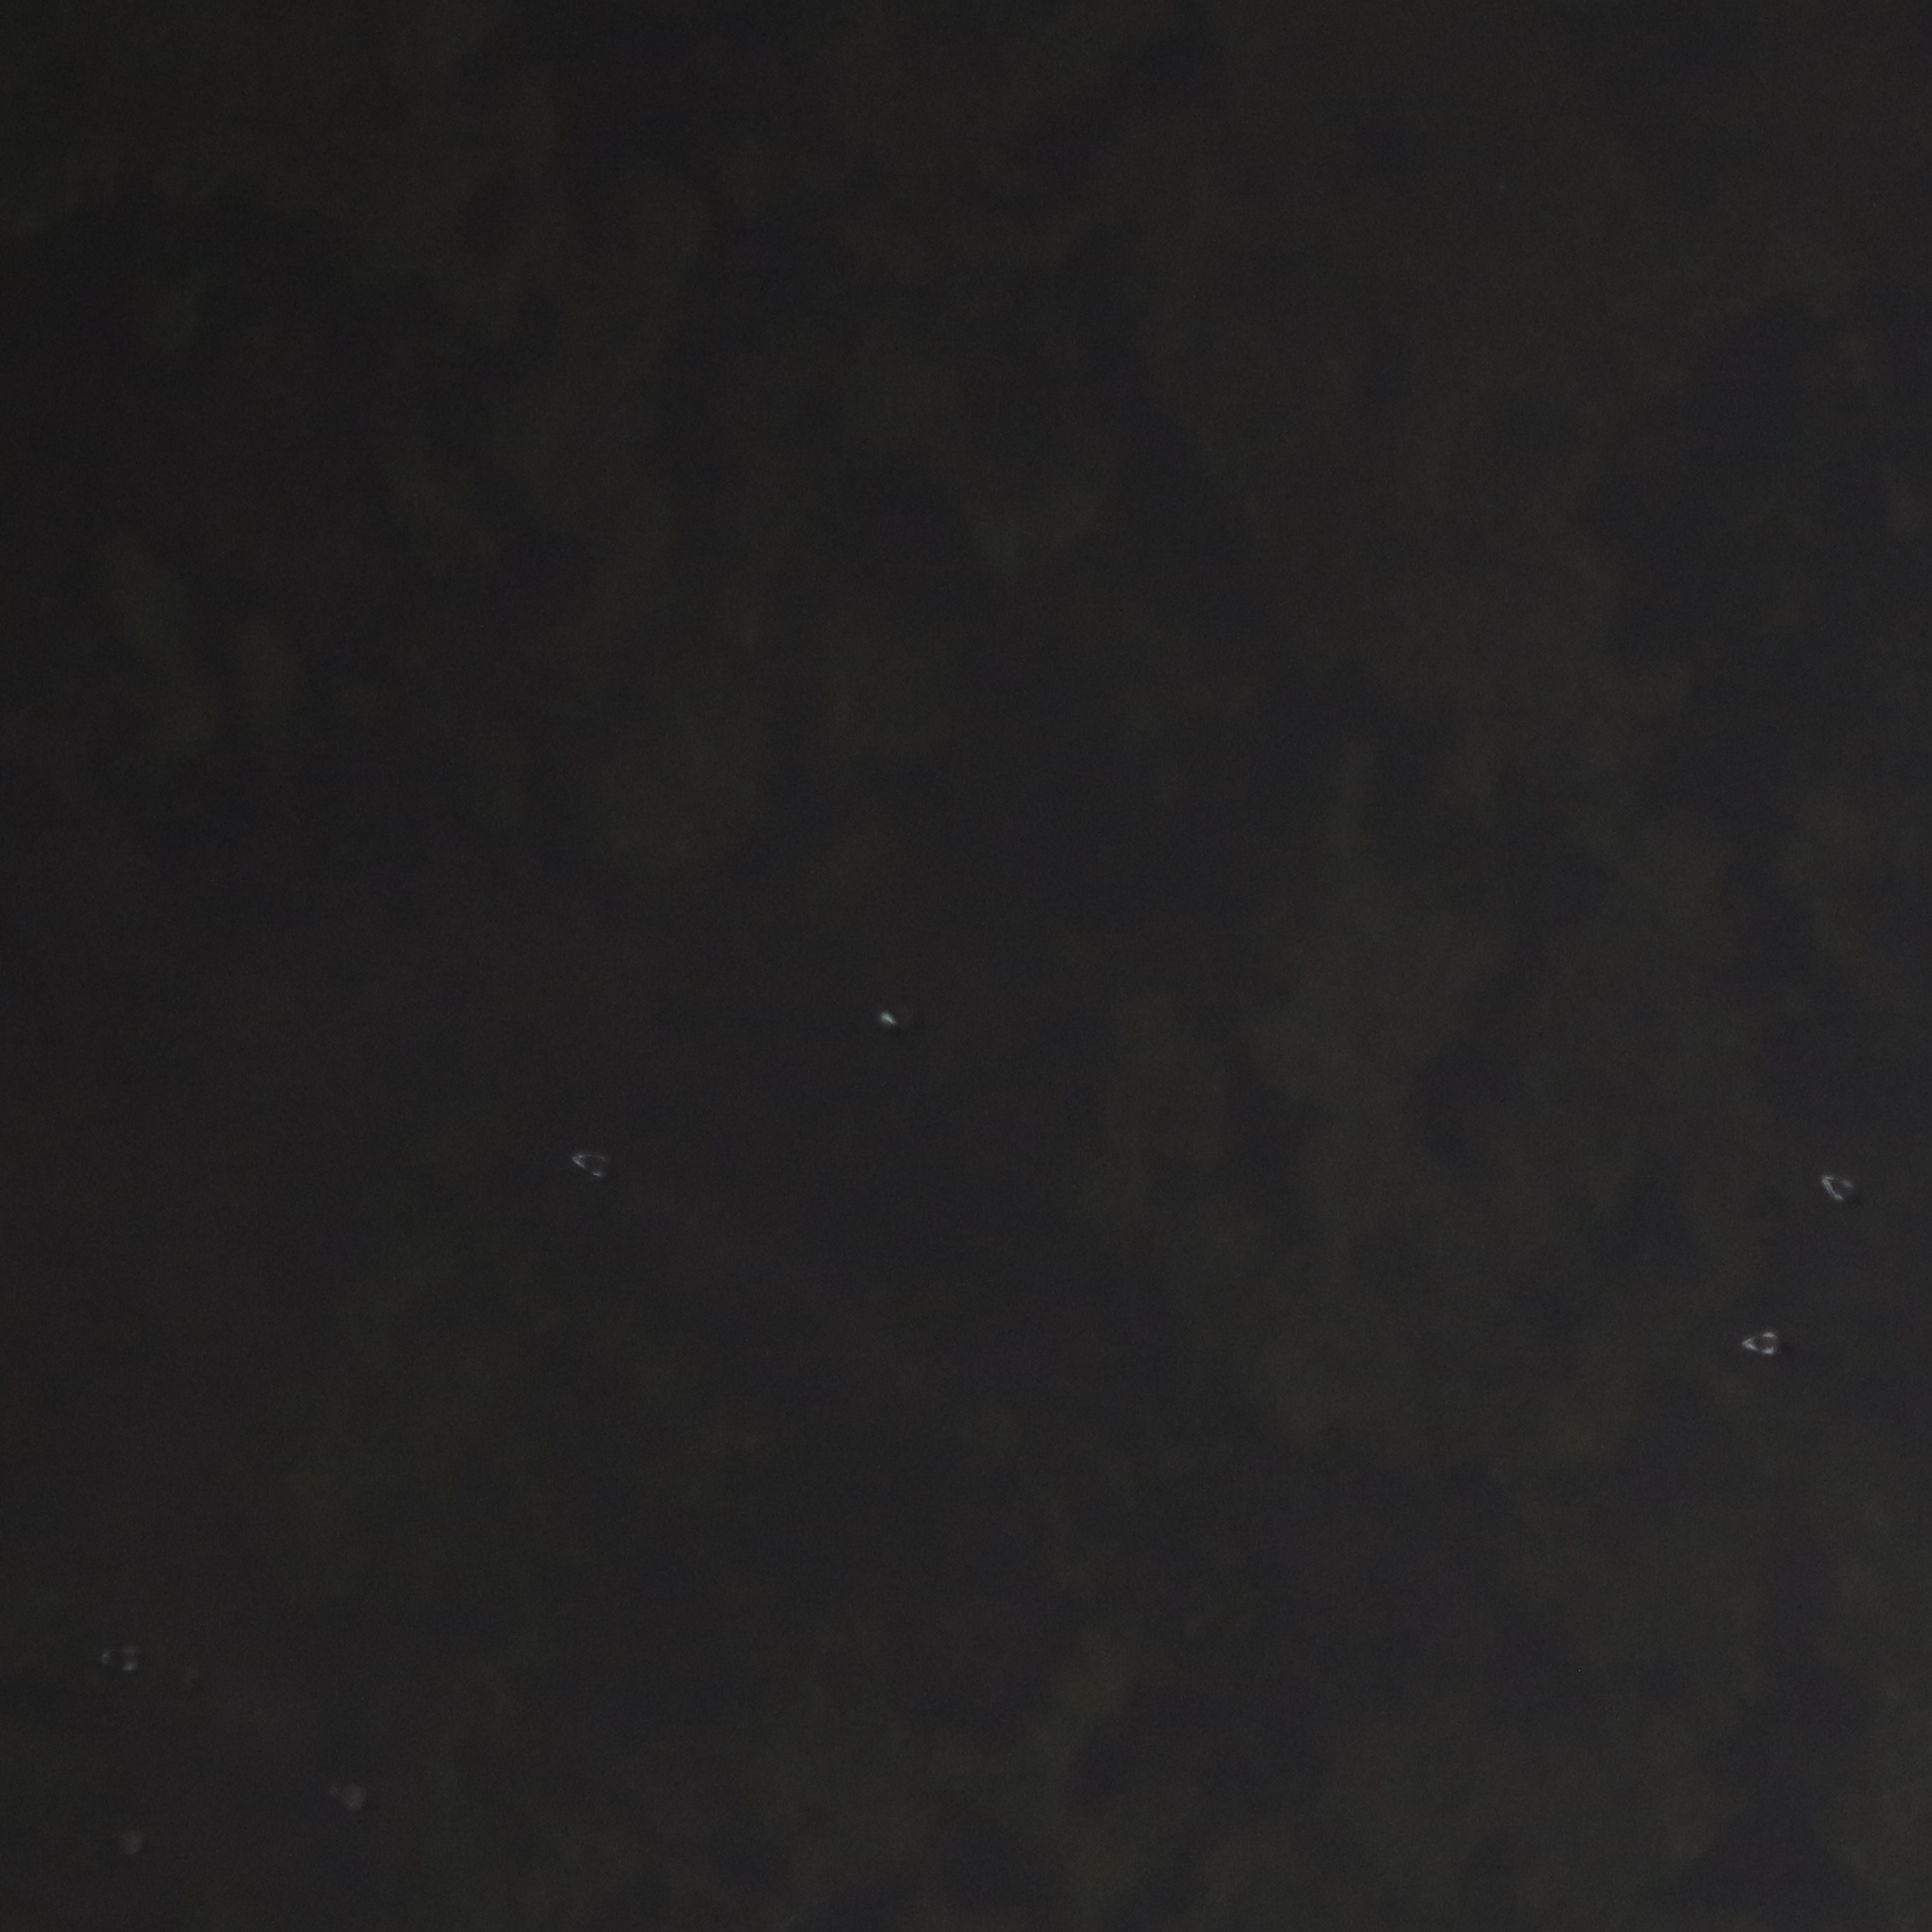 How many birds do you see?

7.